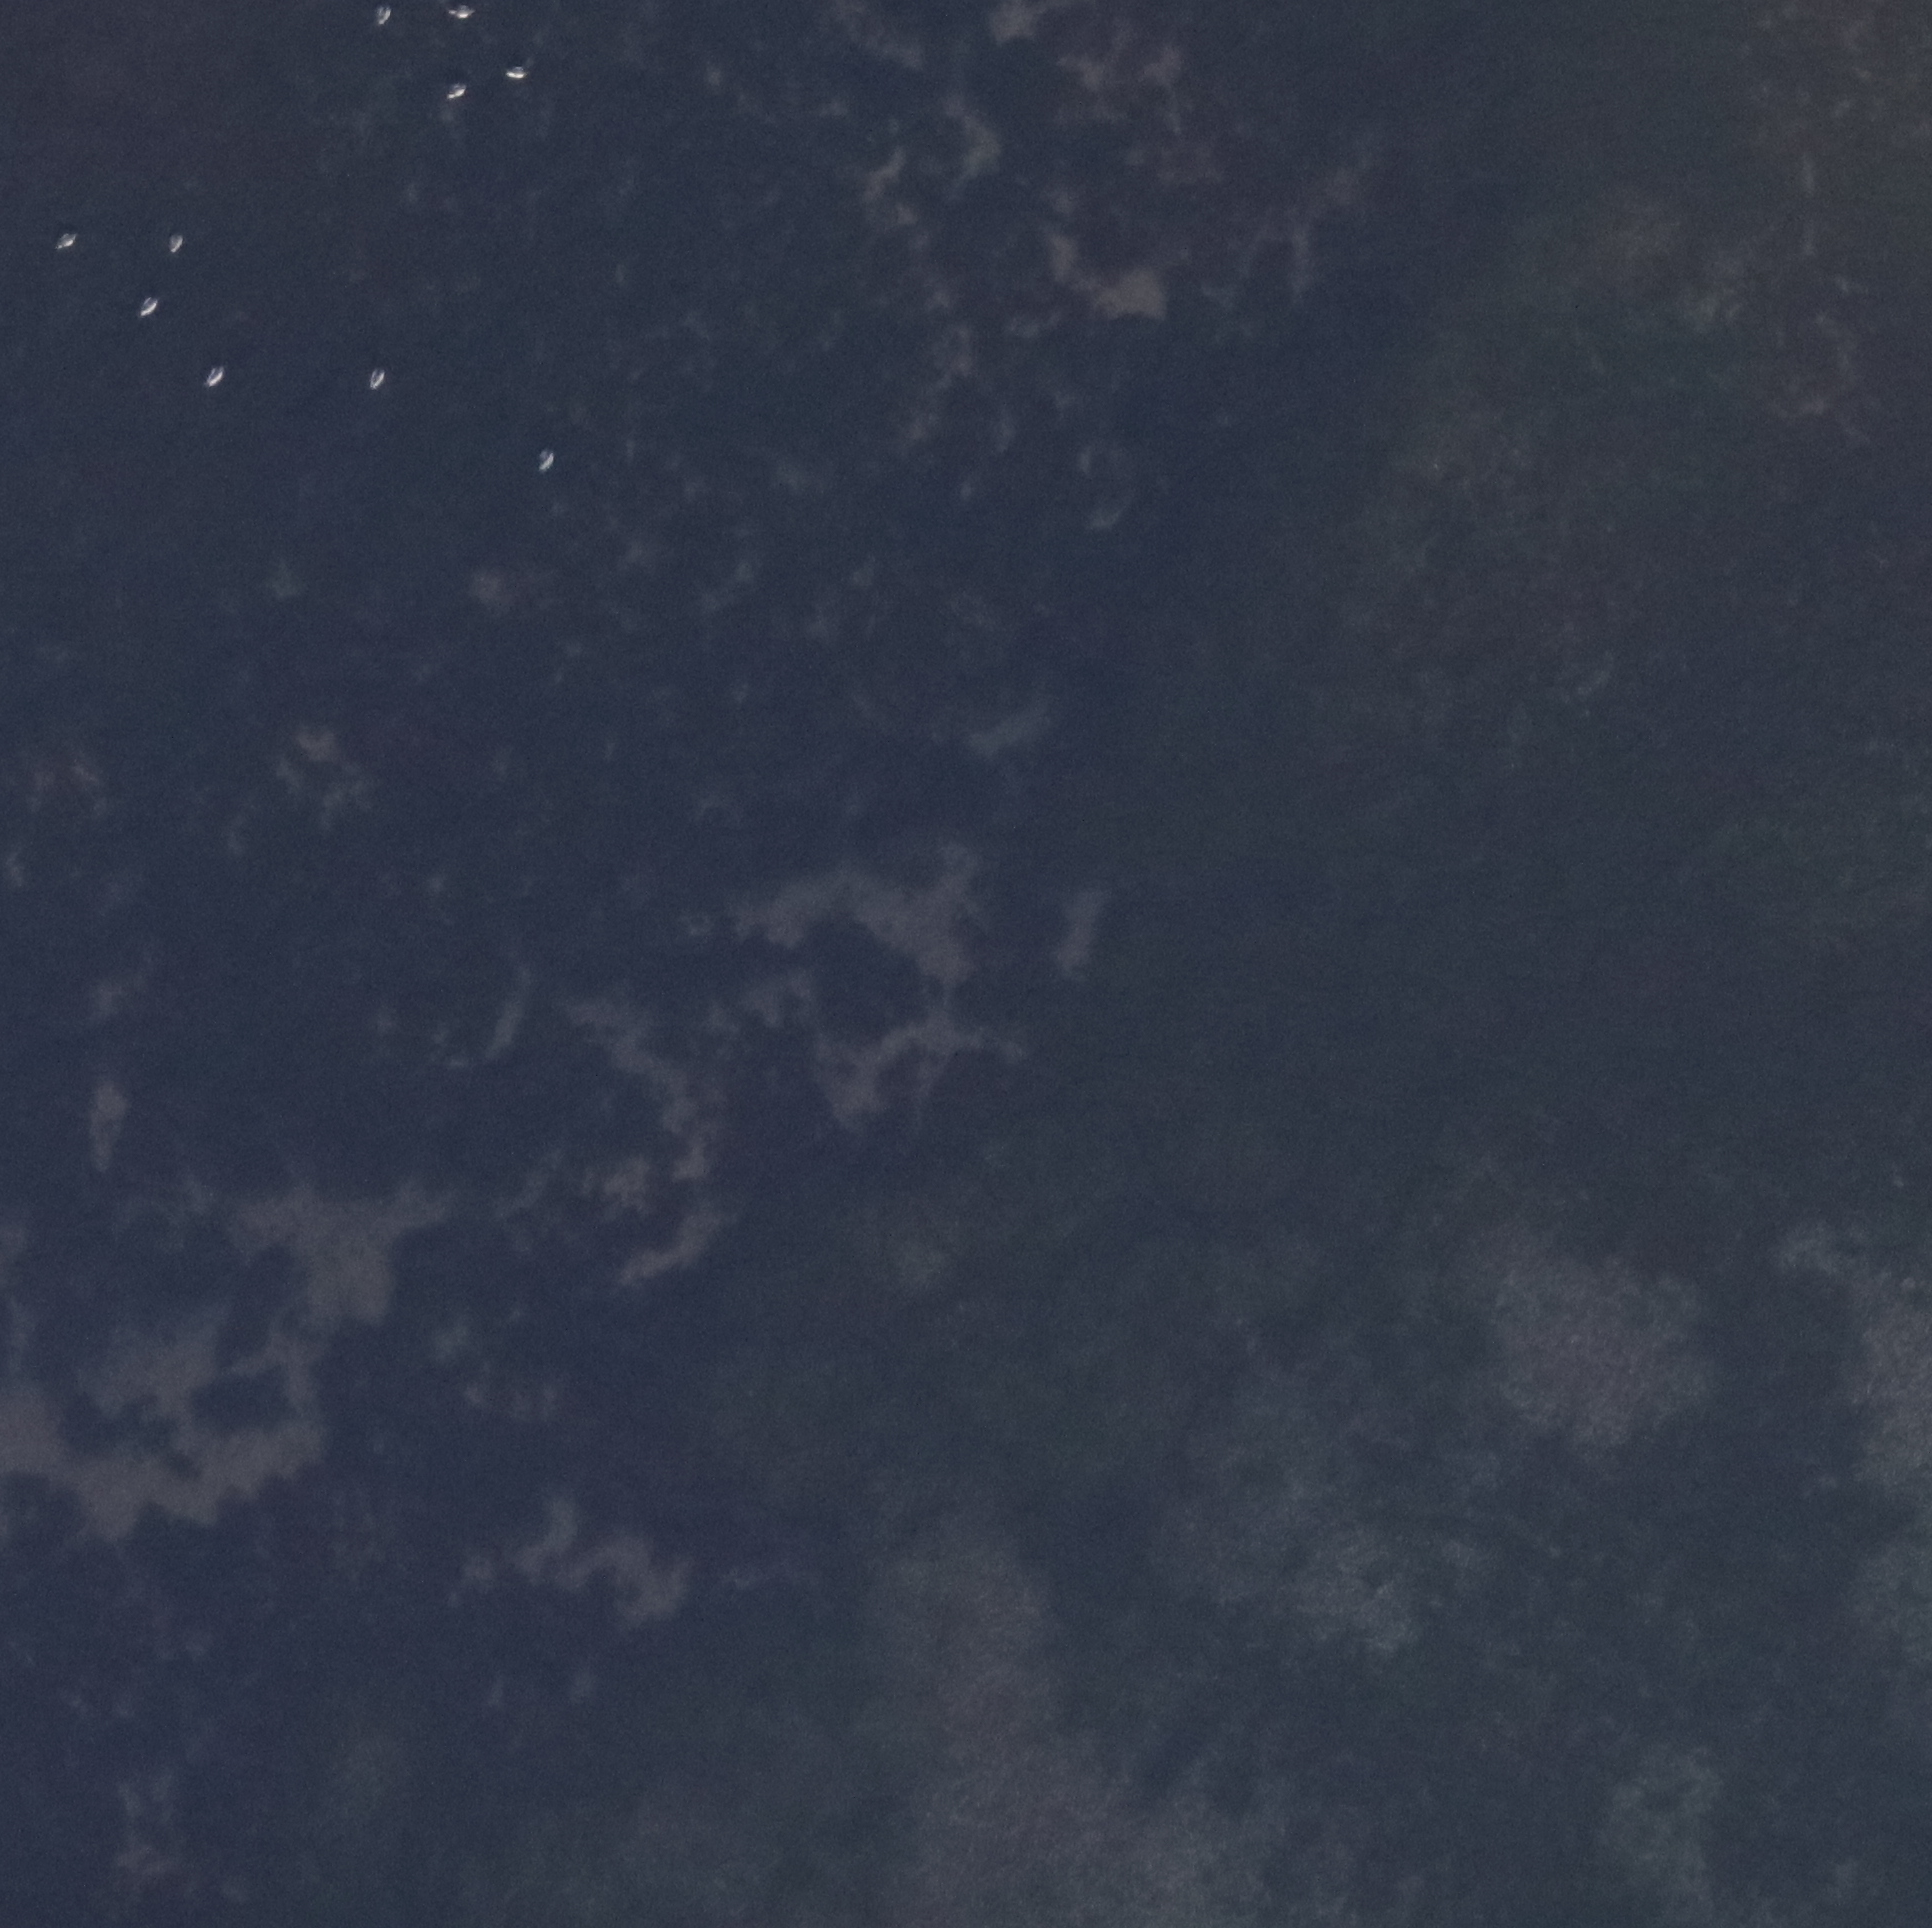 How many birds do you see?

10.